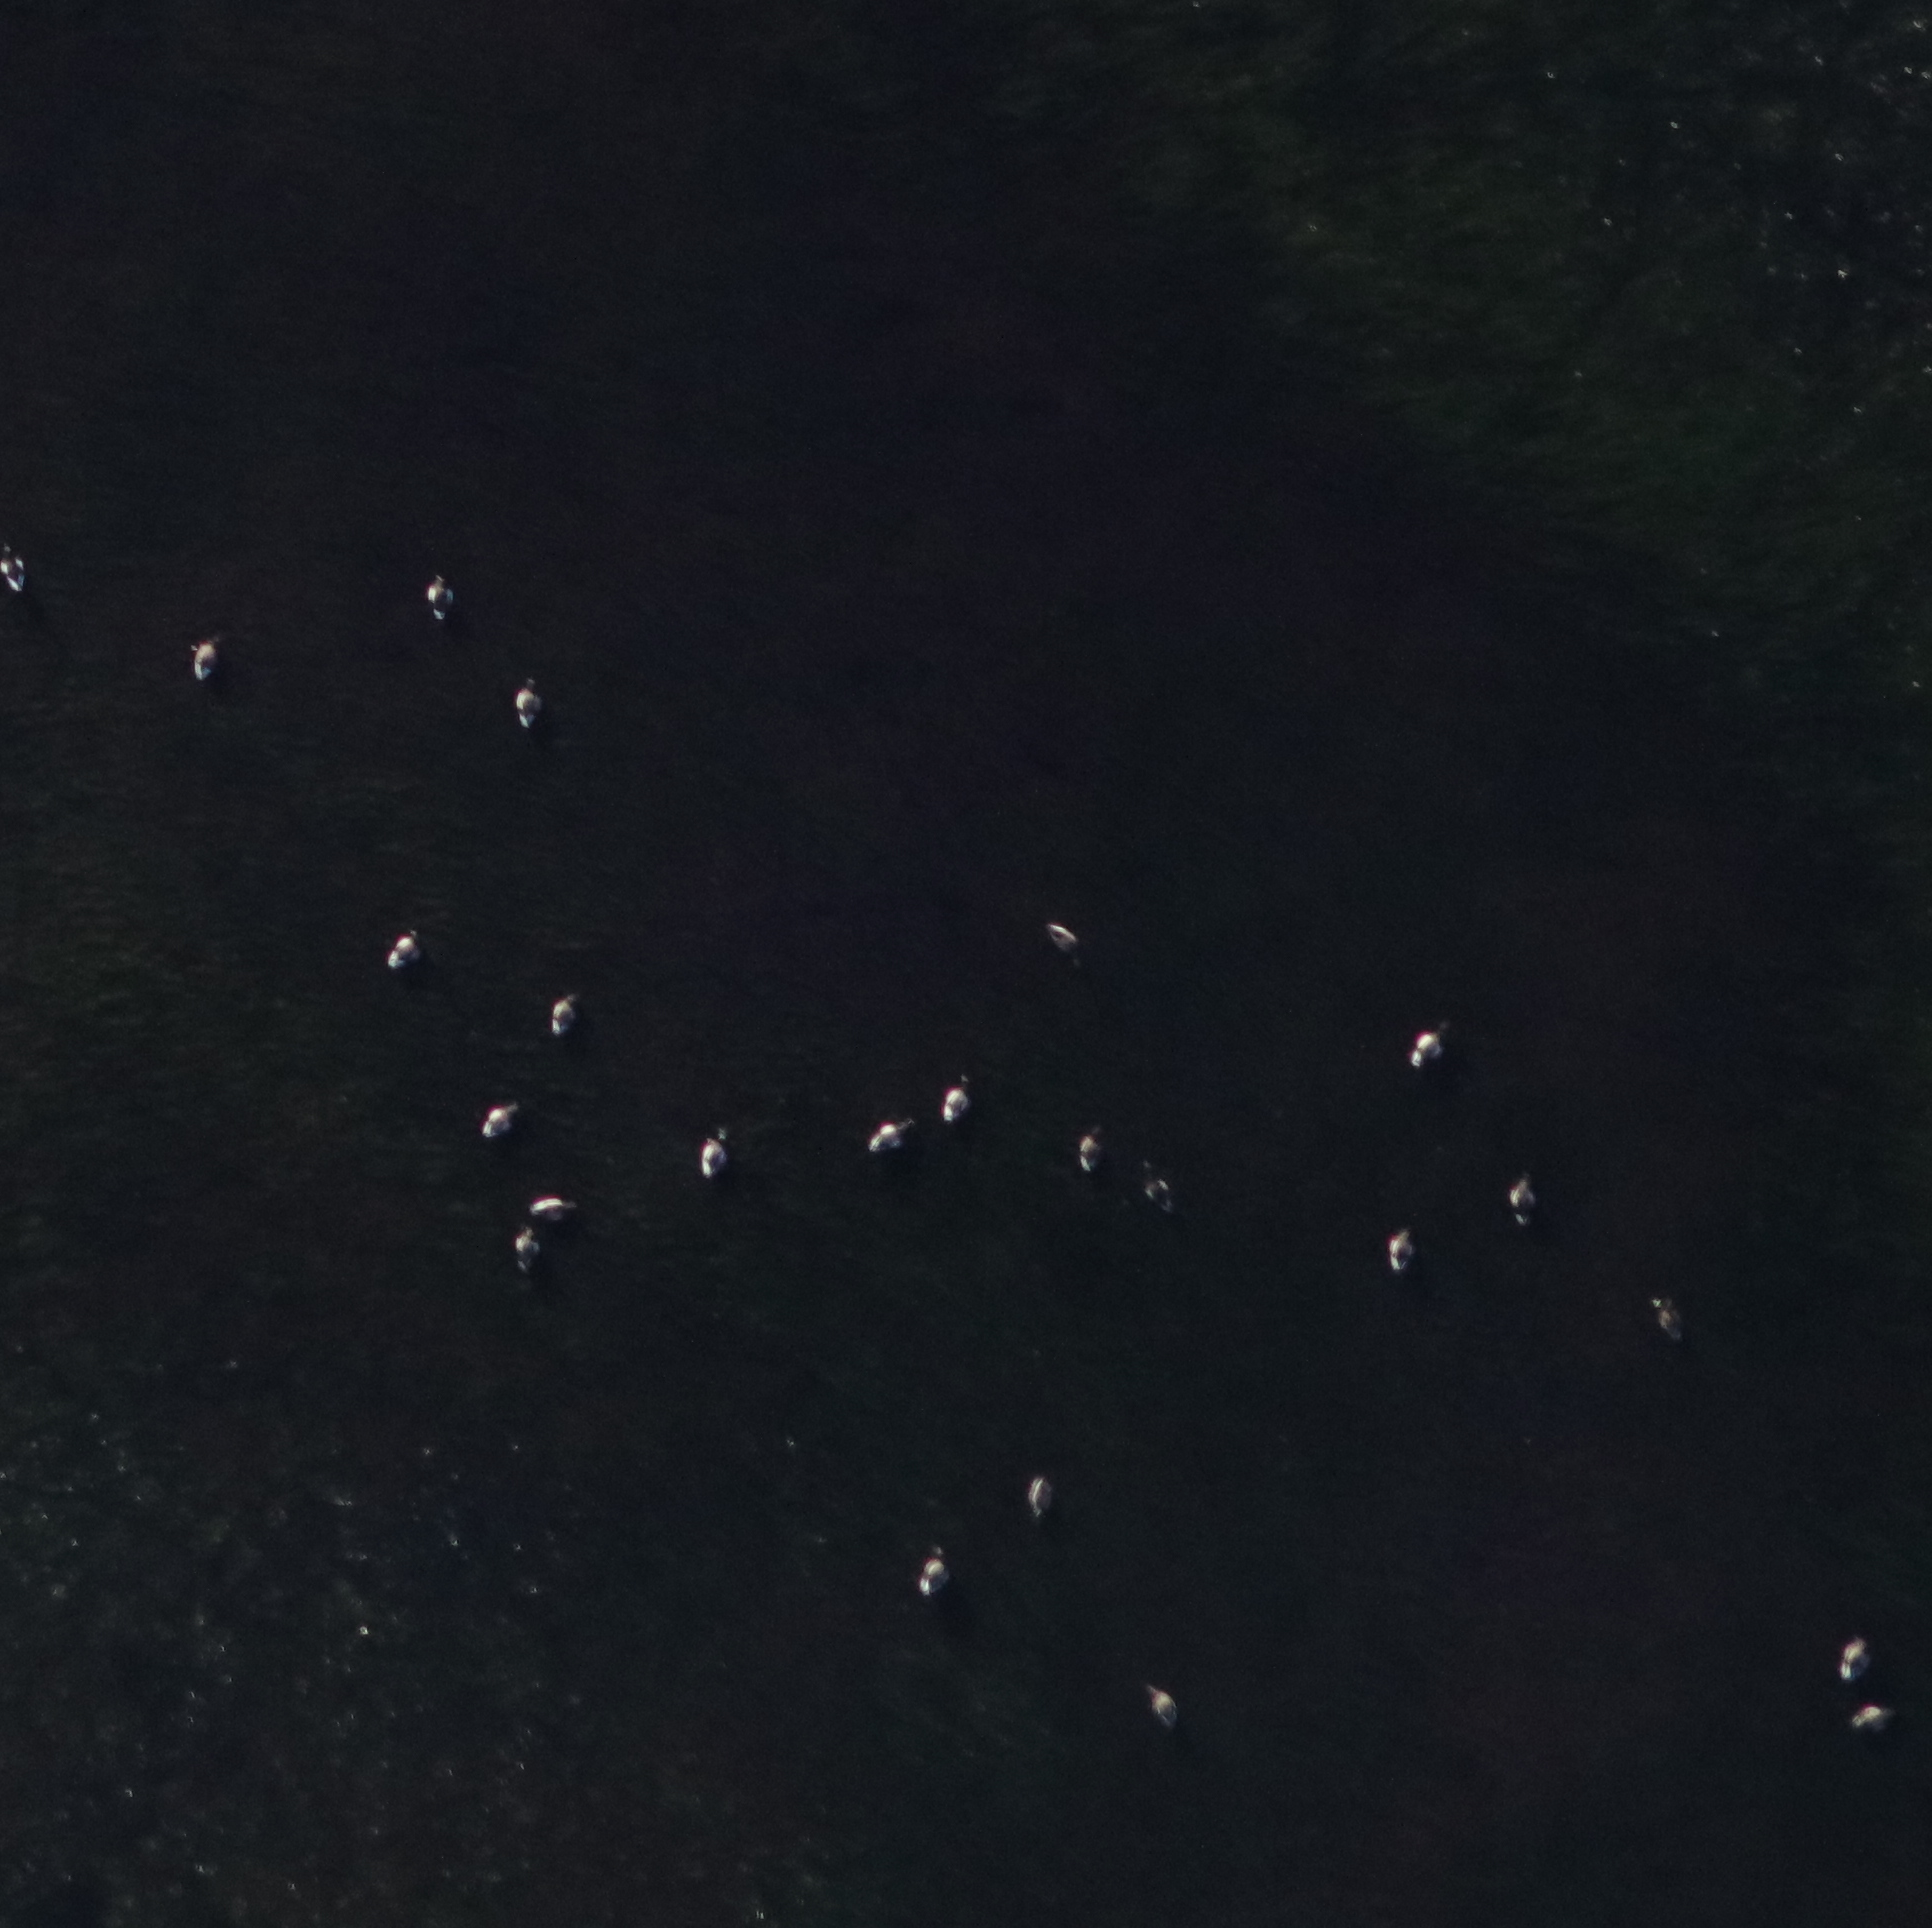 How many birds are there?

24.